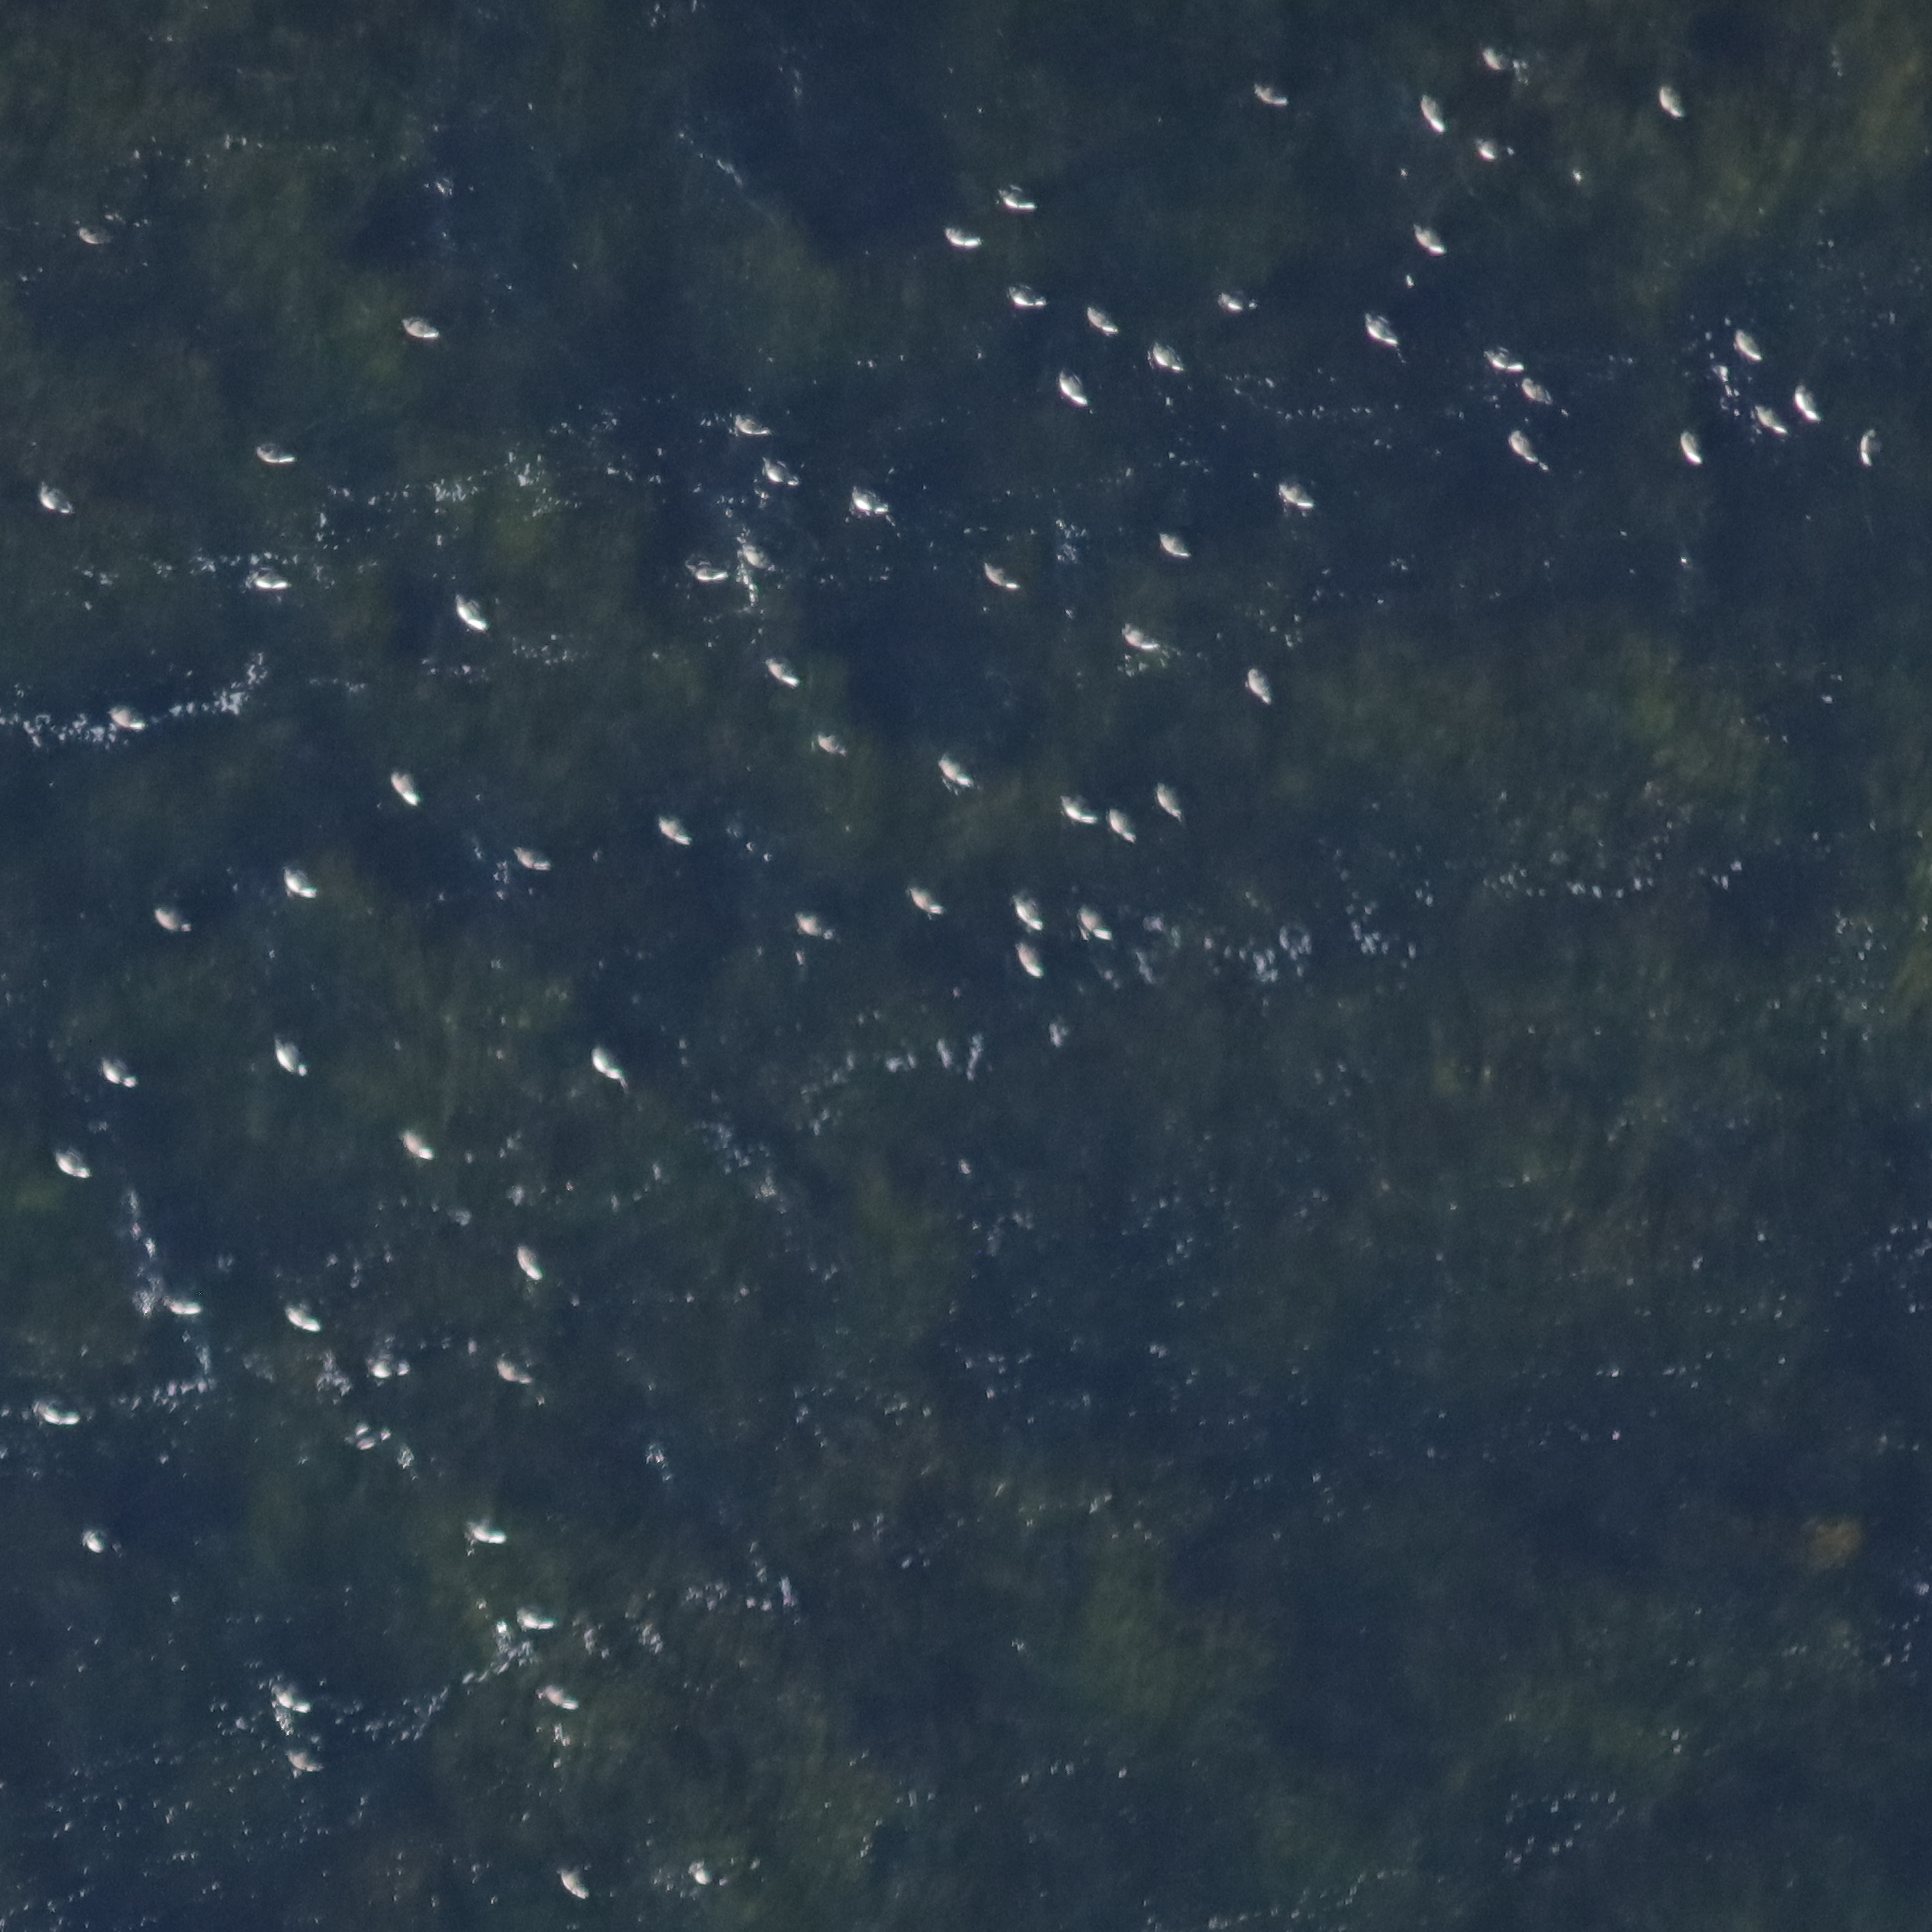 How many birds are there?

75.